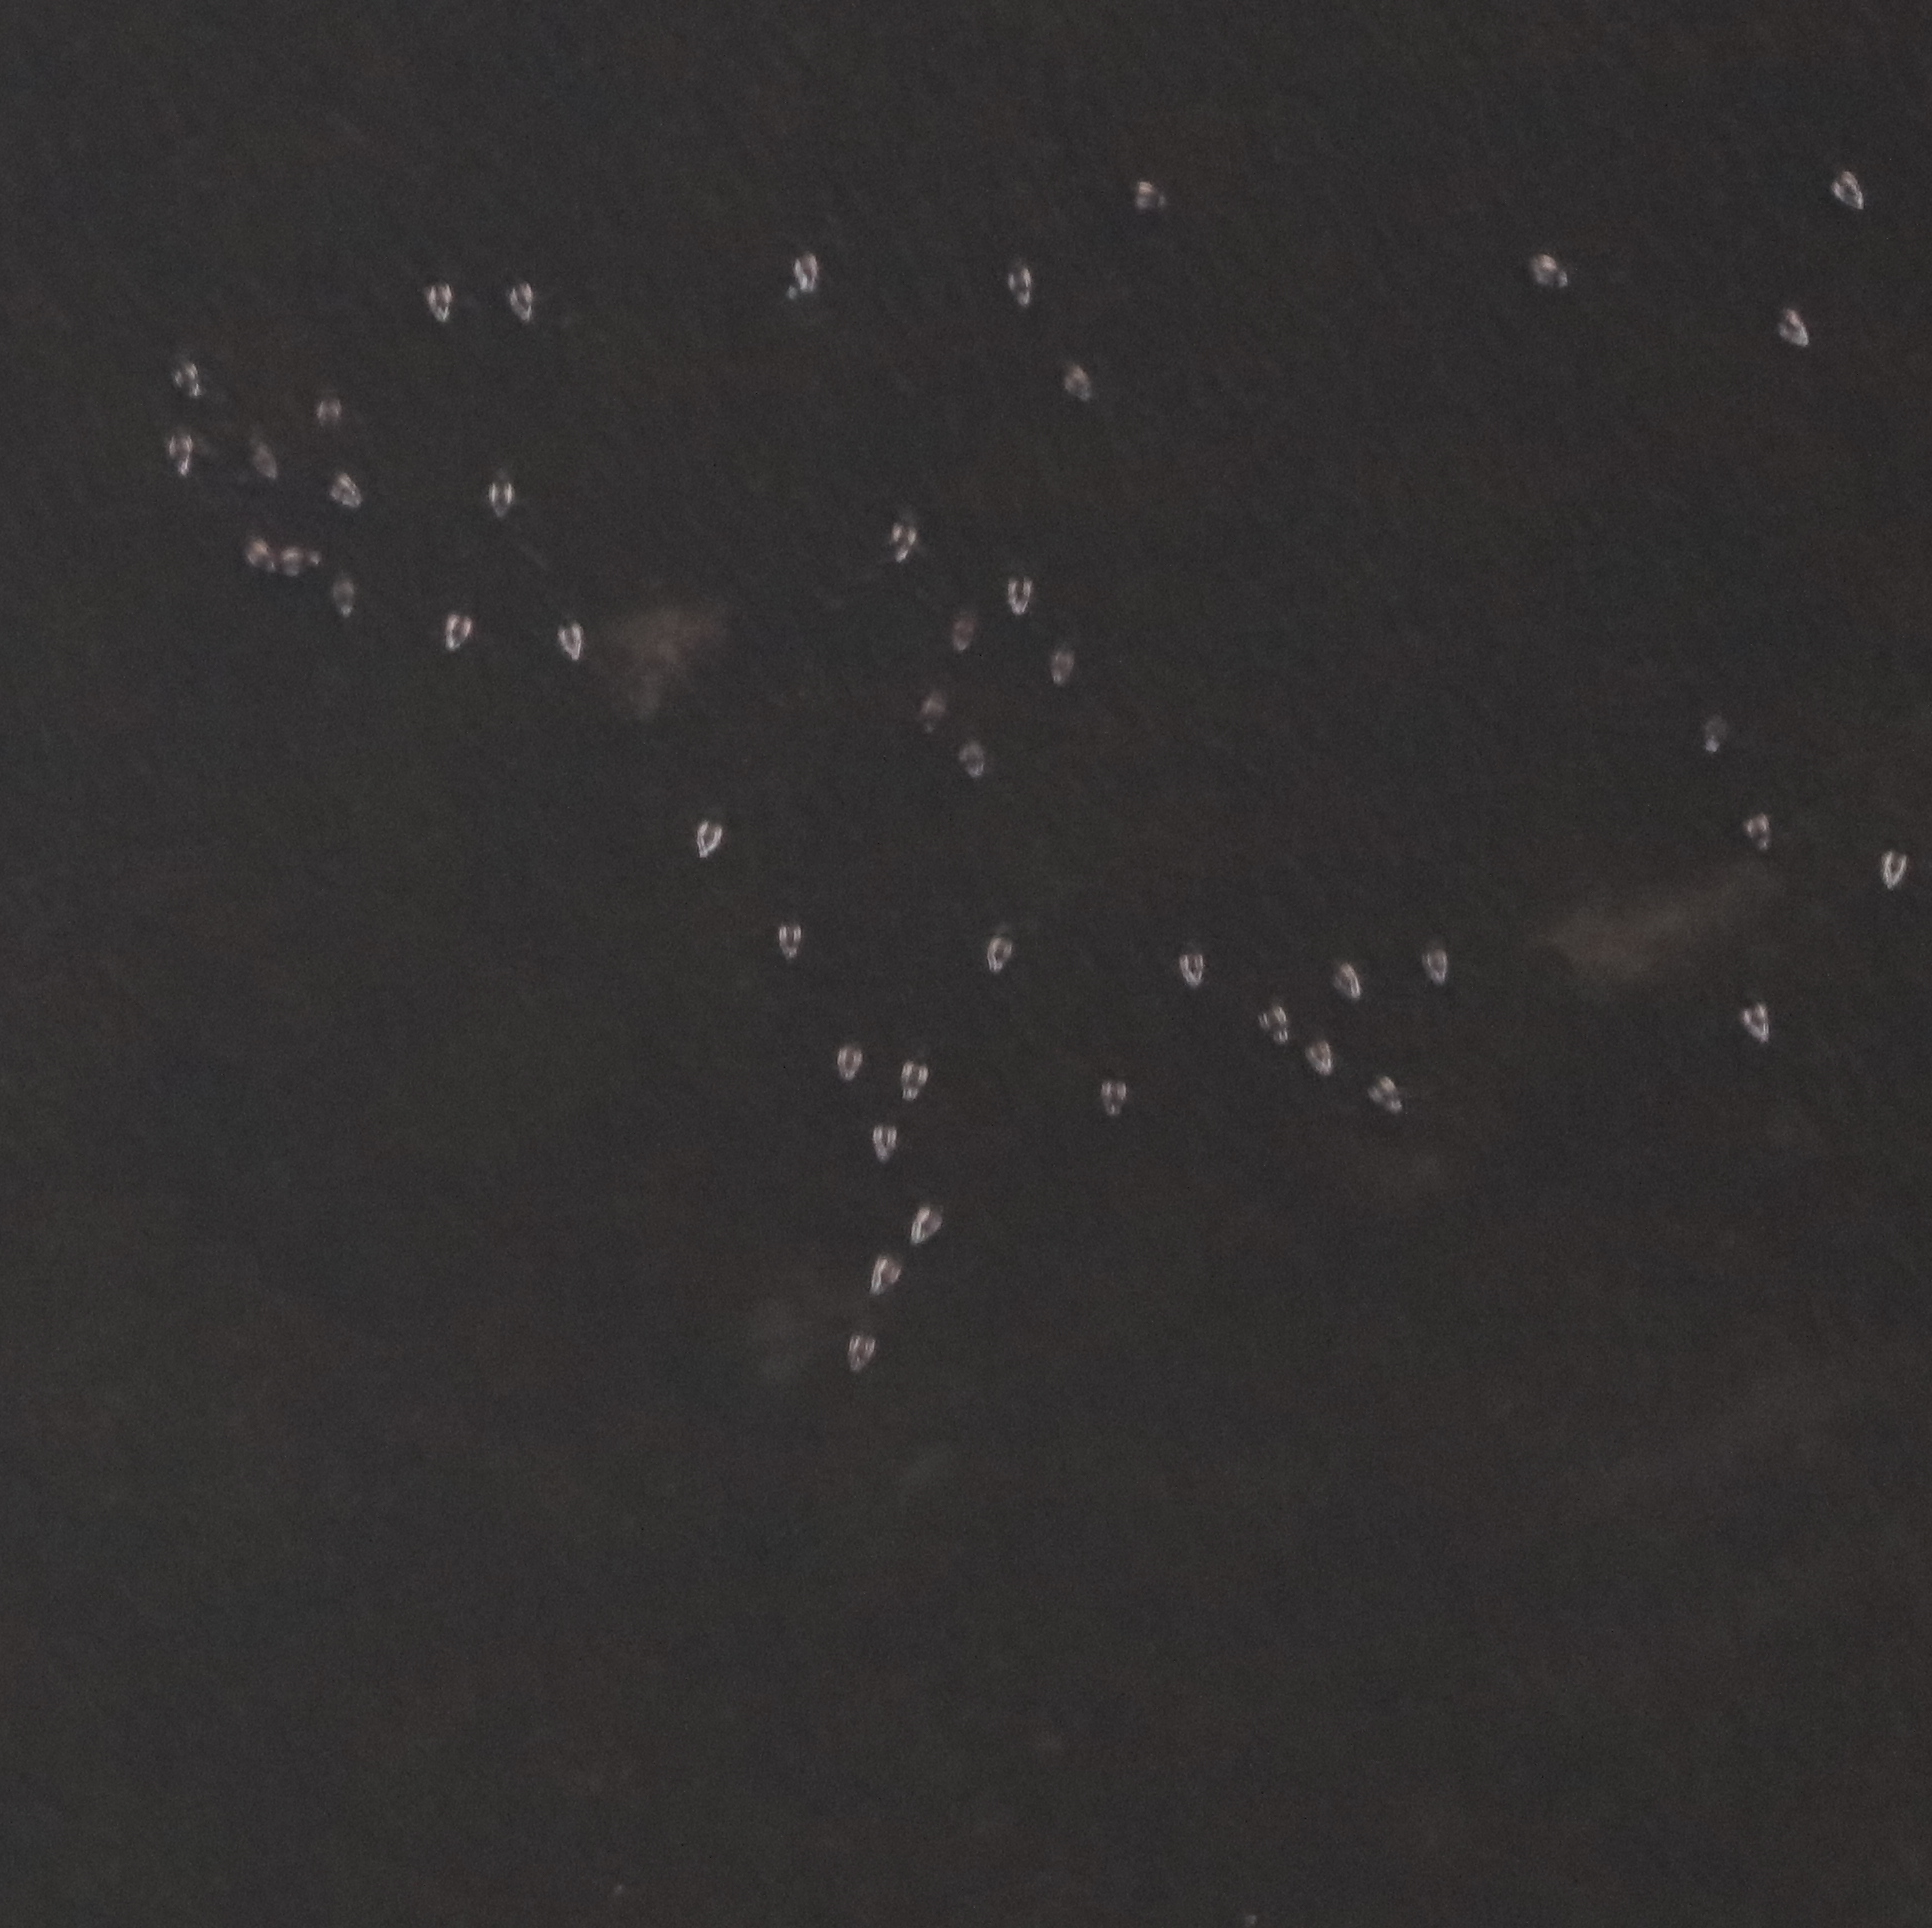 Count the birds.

46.